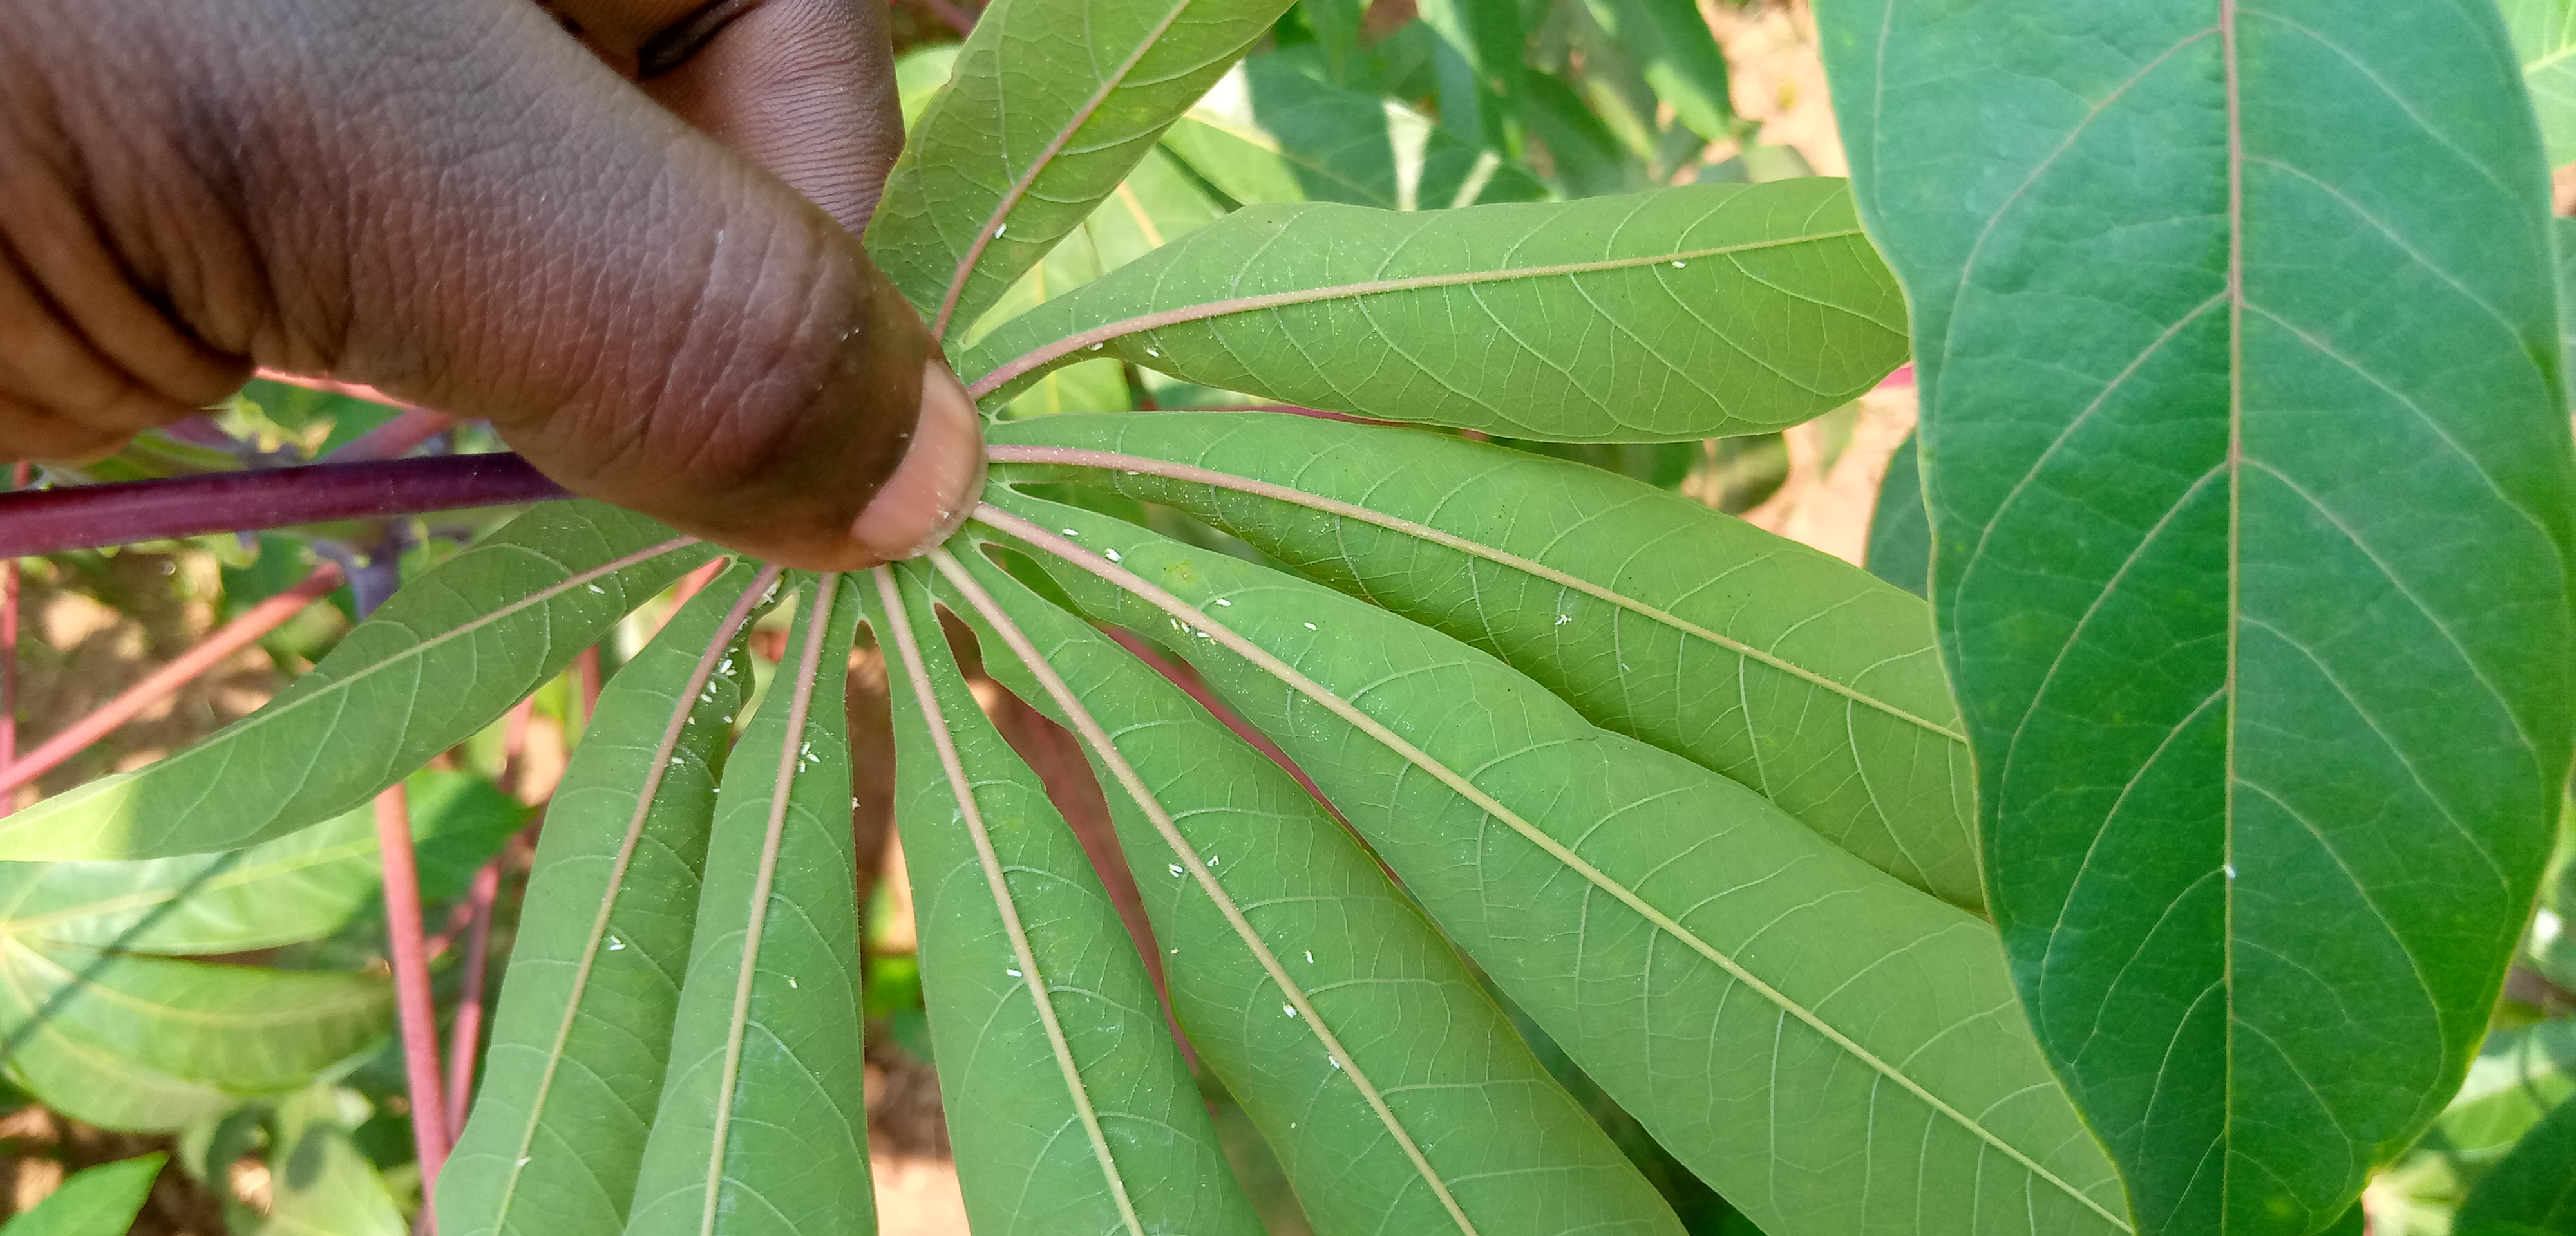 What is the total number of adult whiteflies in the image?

31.